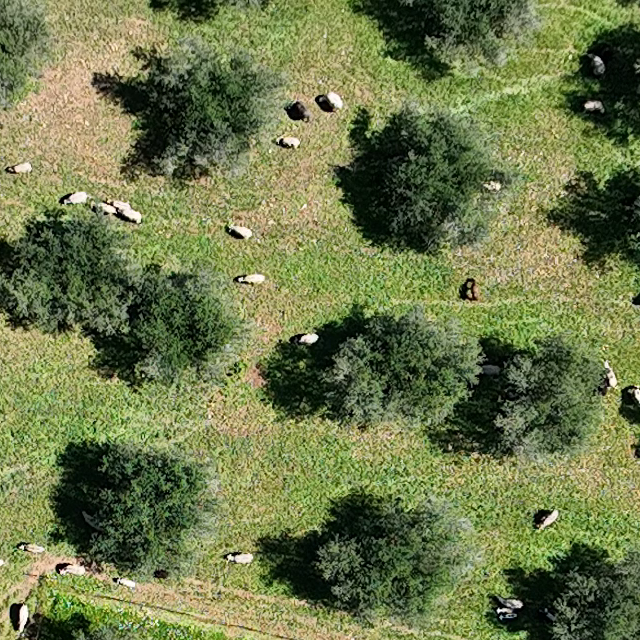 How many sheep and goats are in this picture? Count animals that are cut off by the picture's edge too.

27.